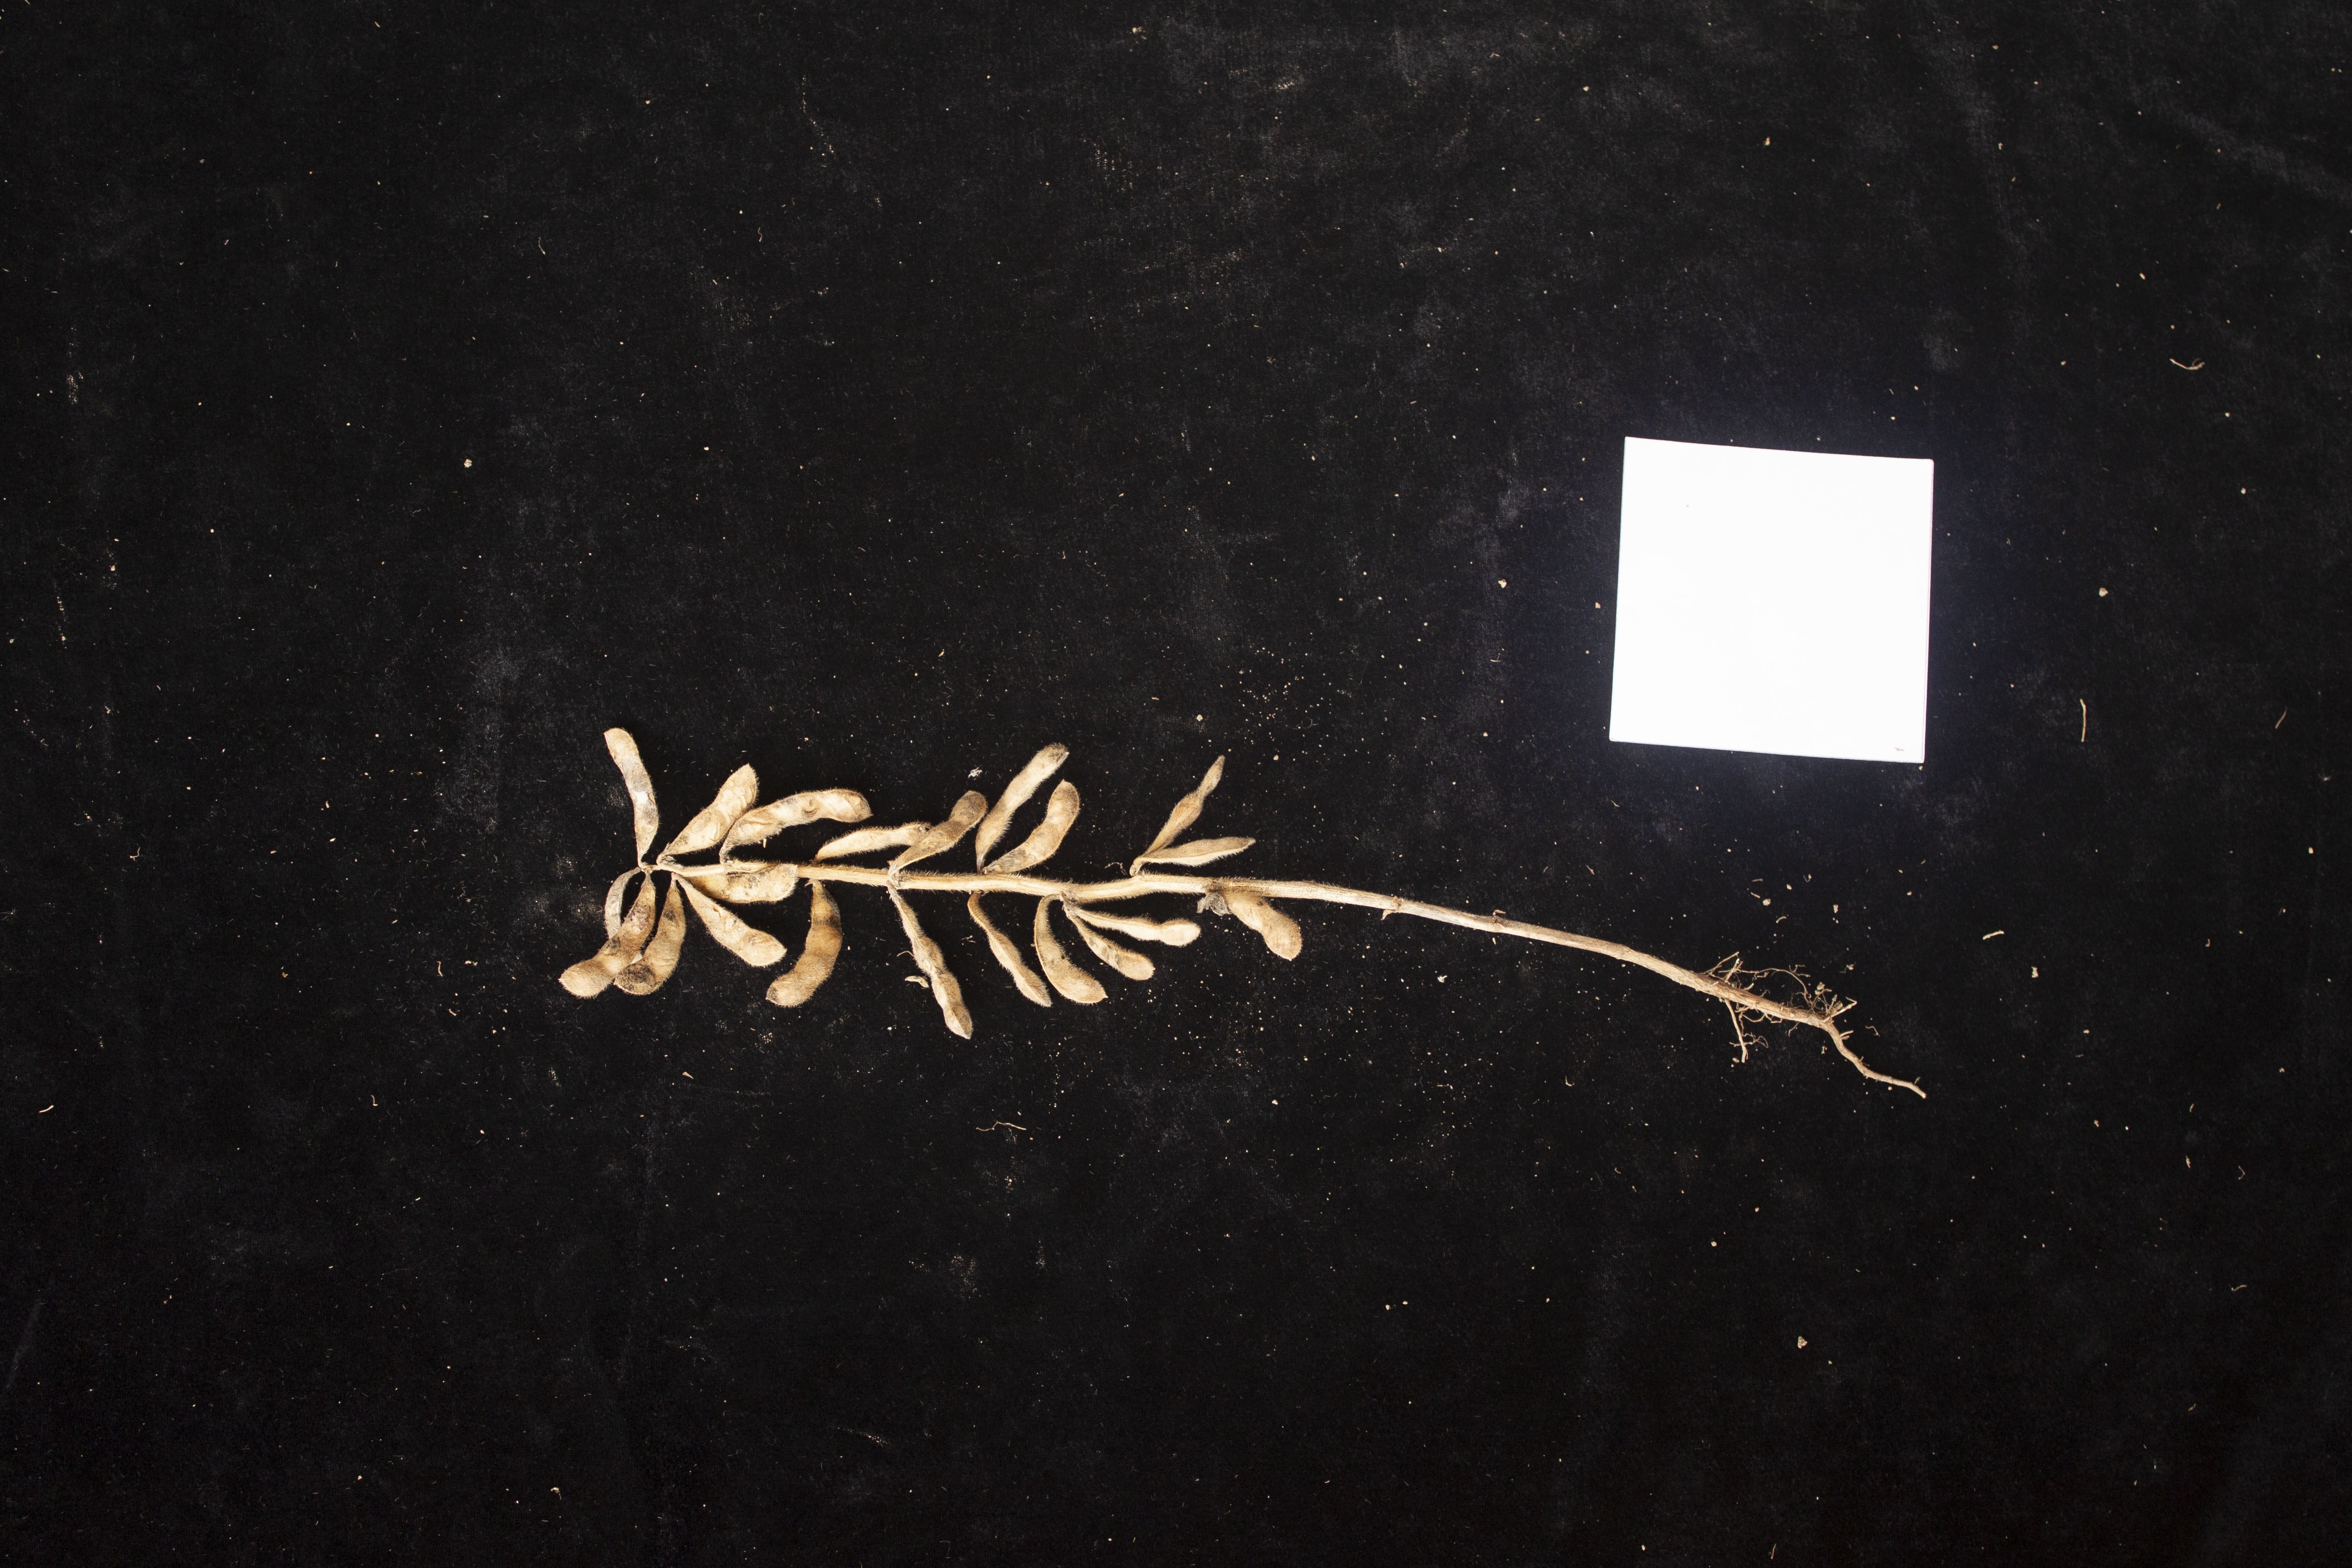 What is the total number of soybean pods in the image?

20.